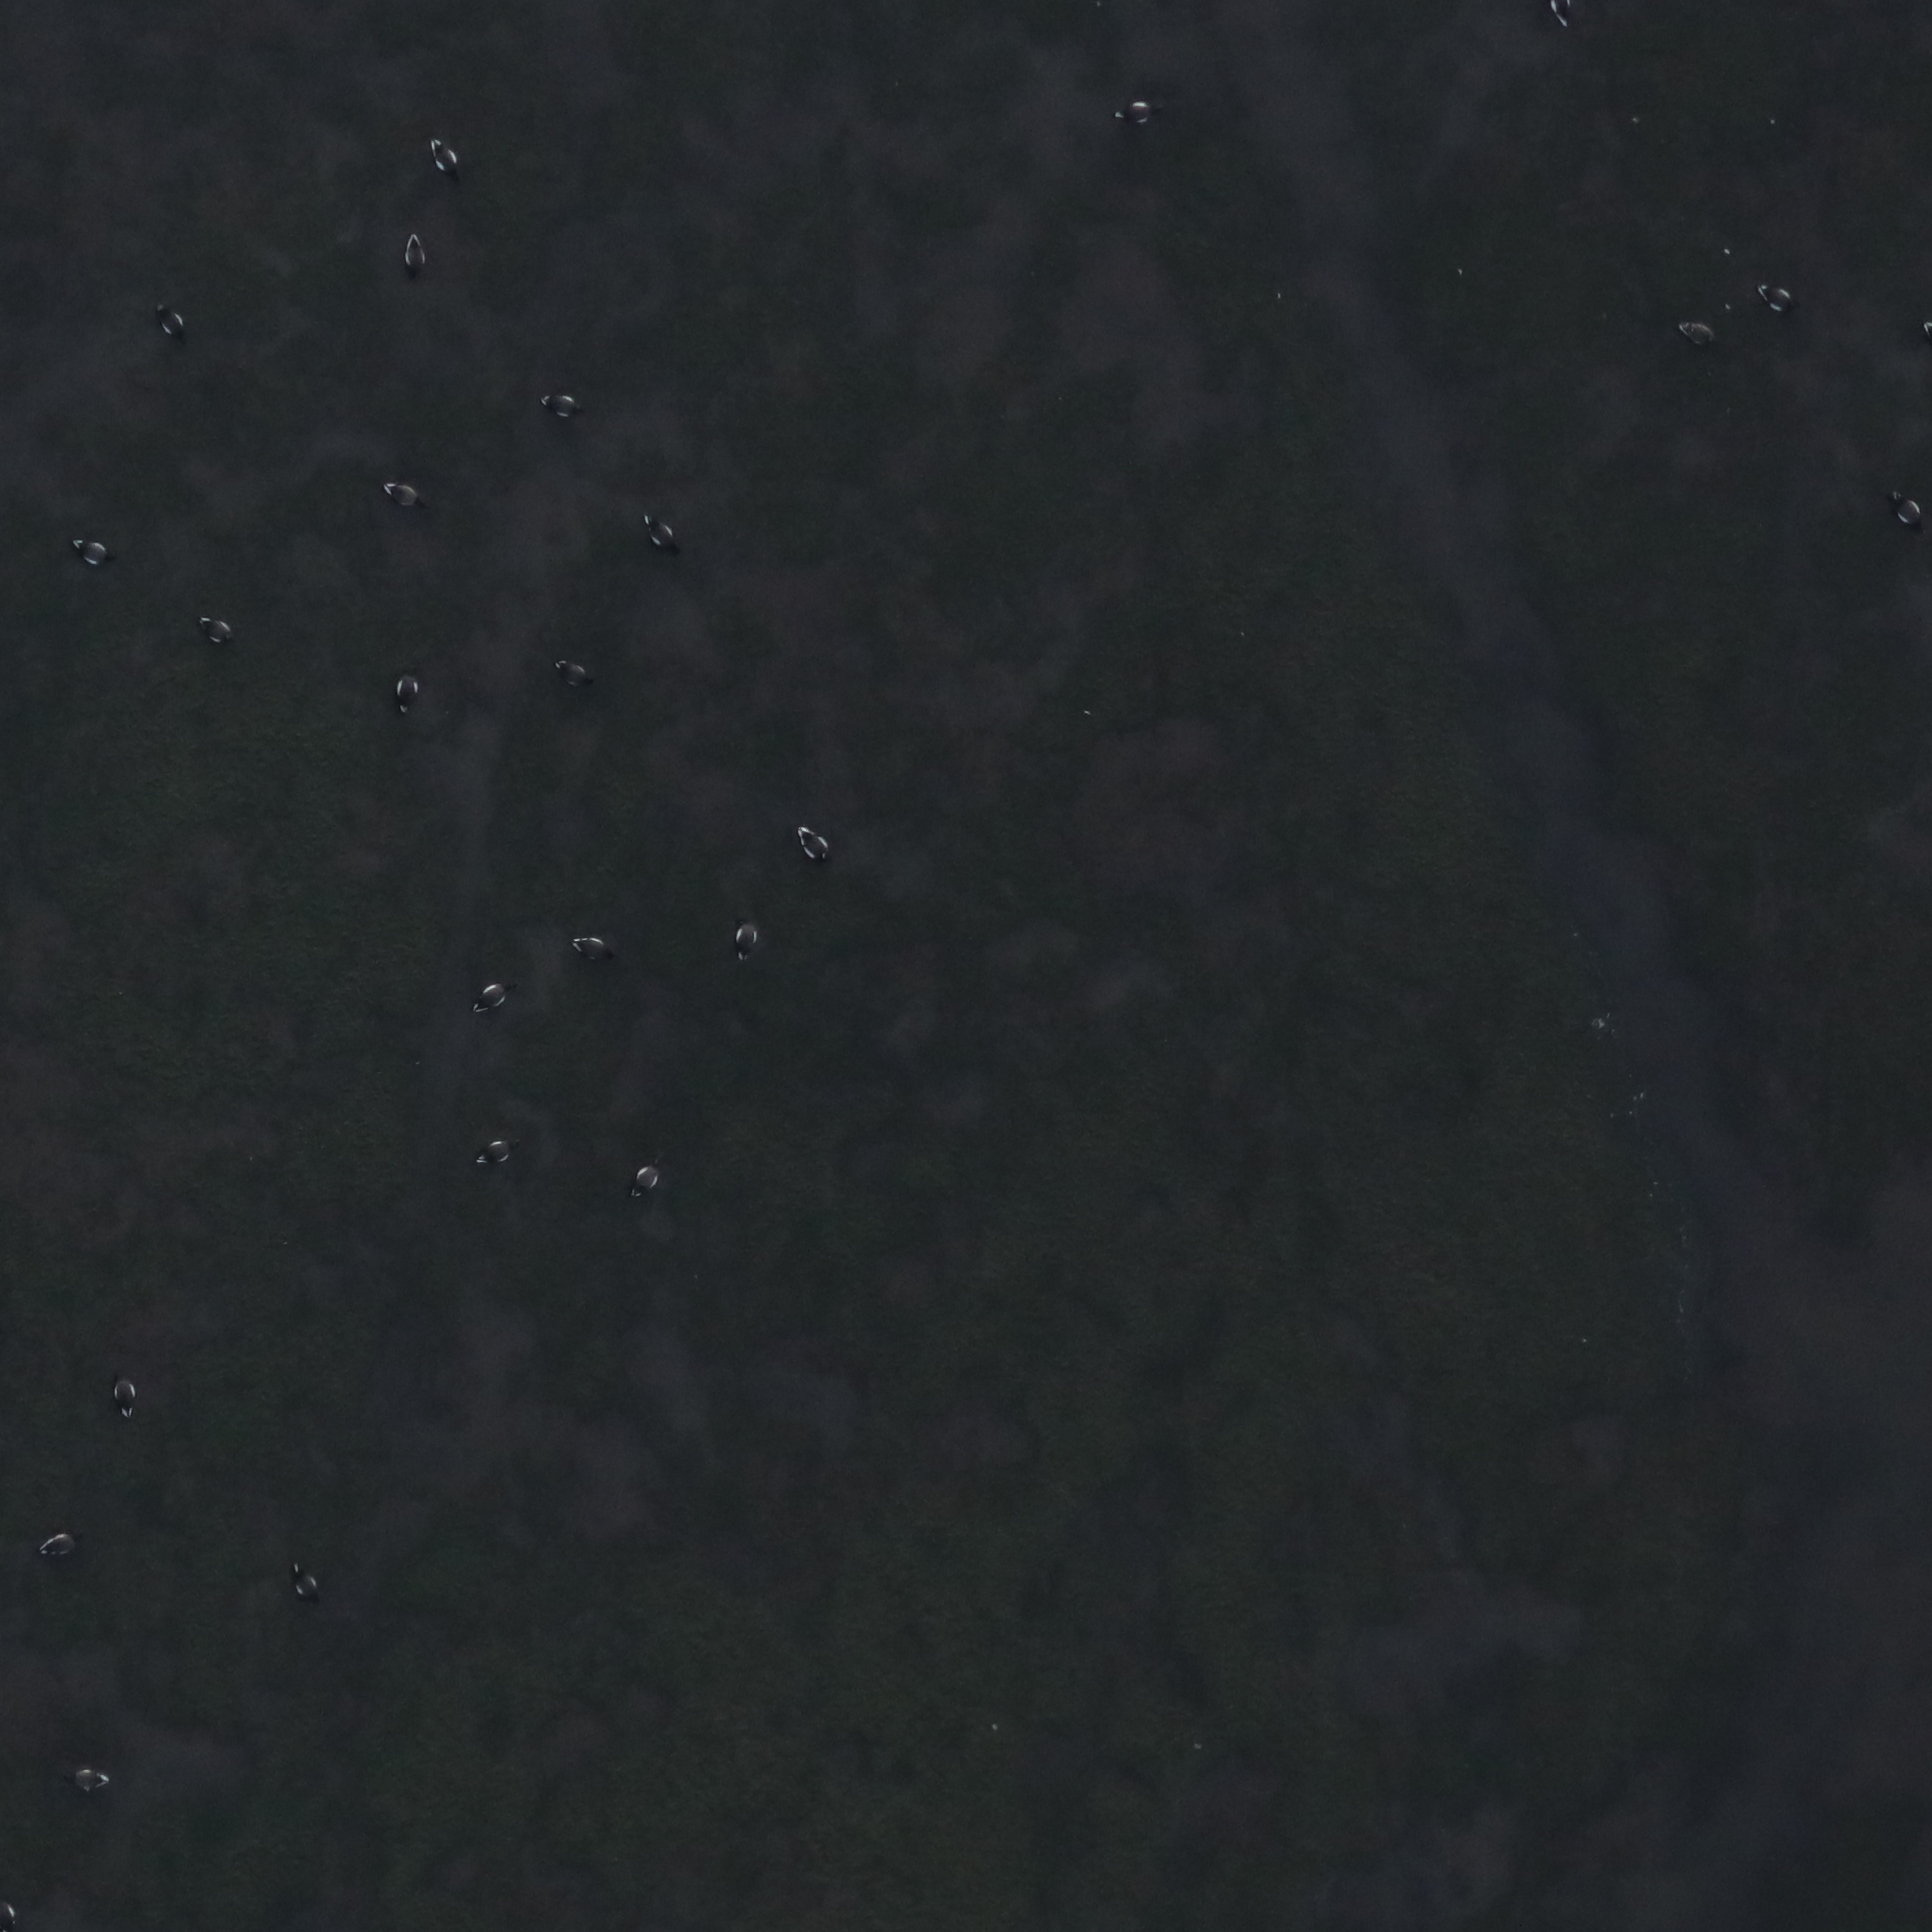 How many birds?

26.